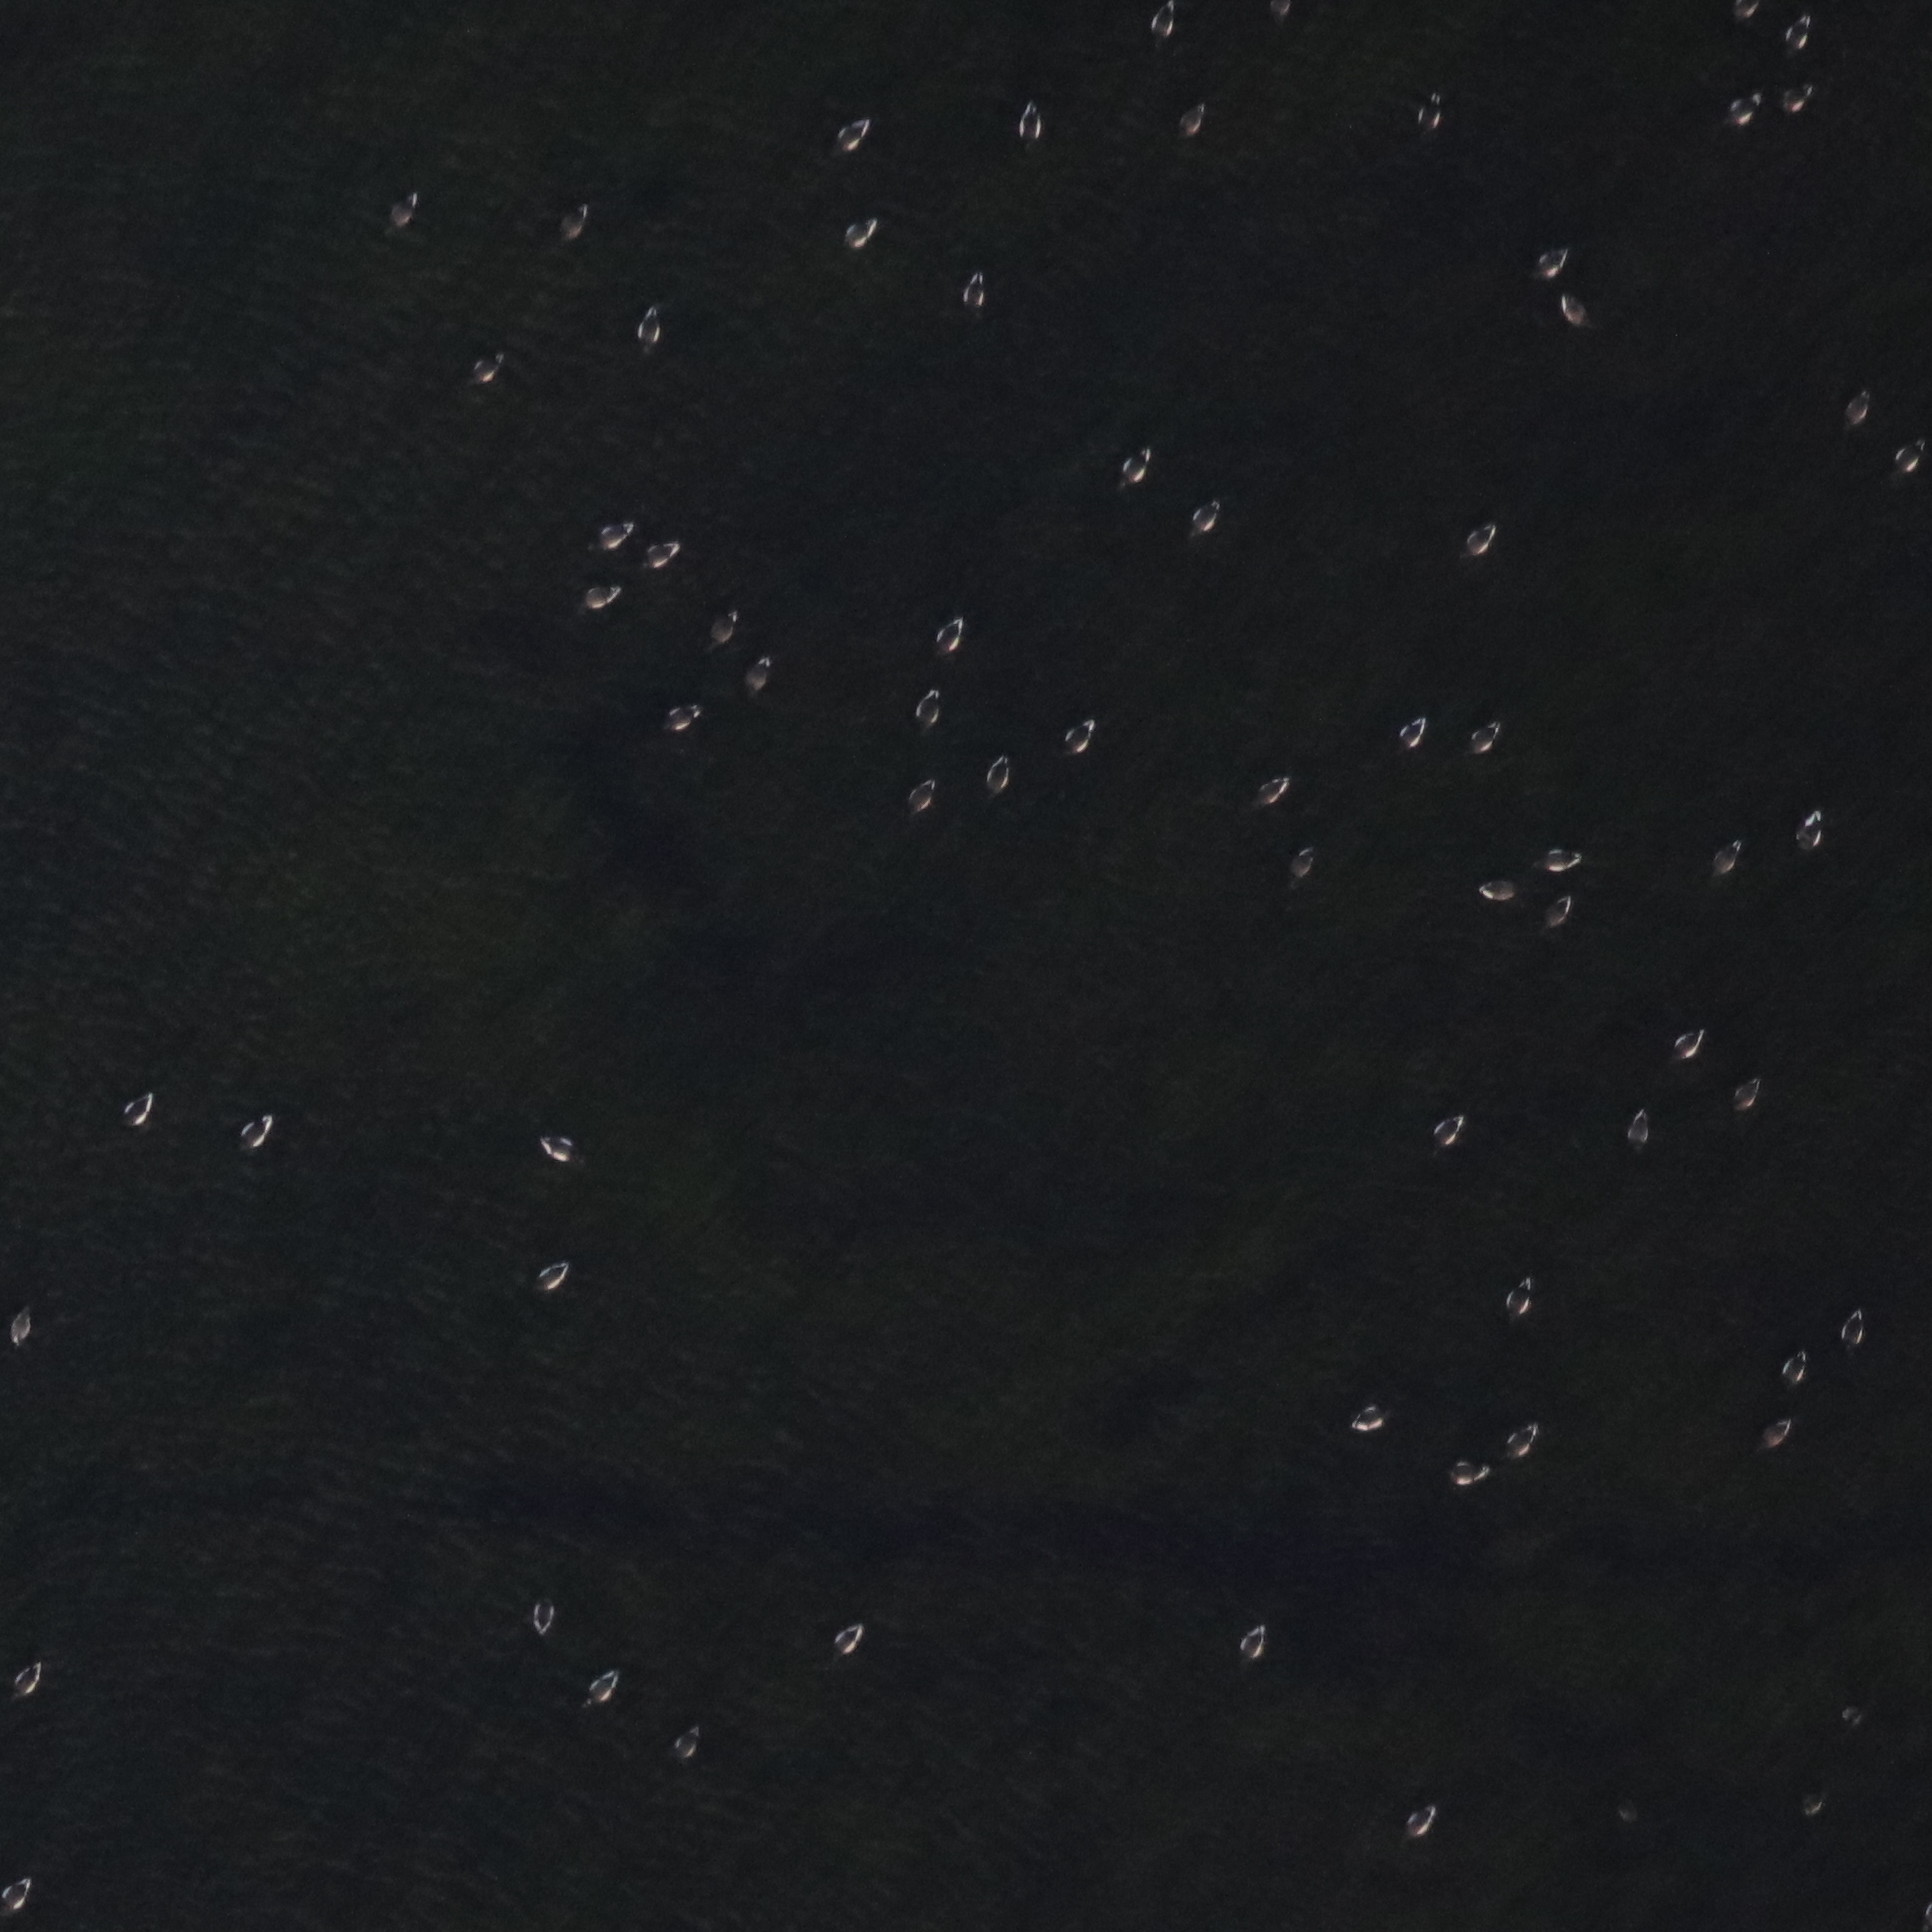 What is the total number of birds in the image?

67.